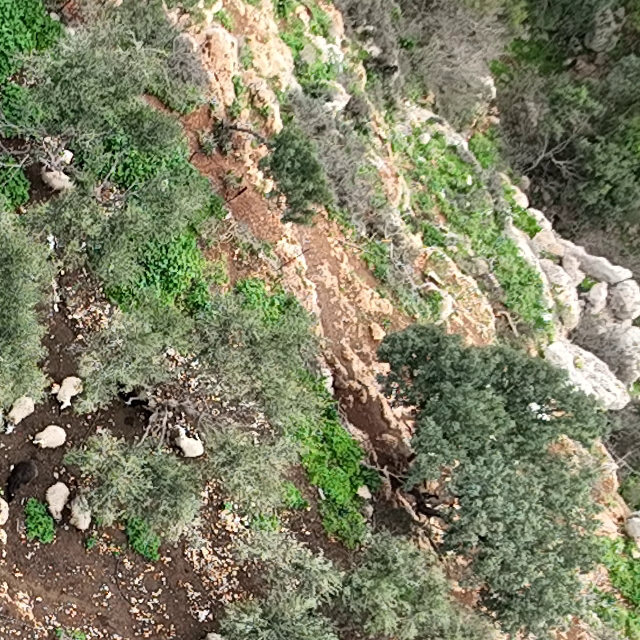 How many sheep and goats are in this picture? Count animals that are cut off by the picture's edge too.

10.